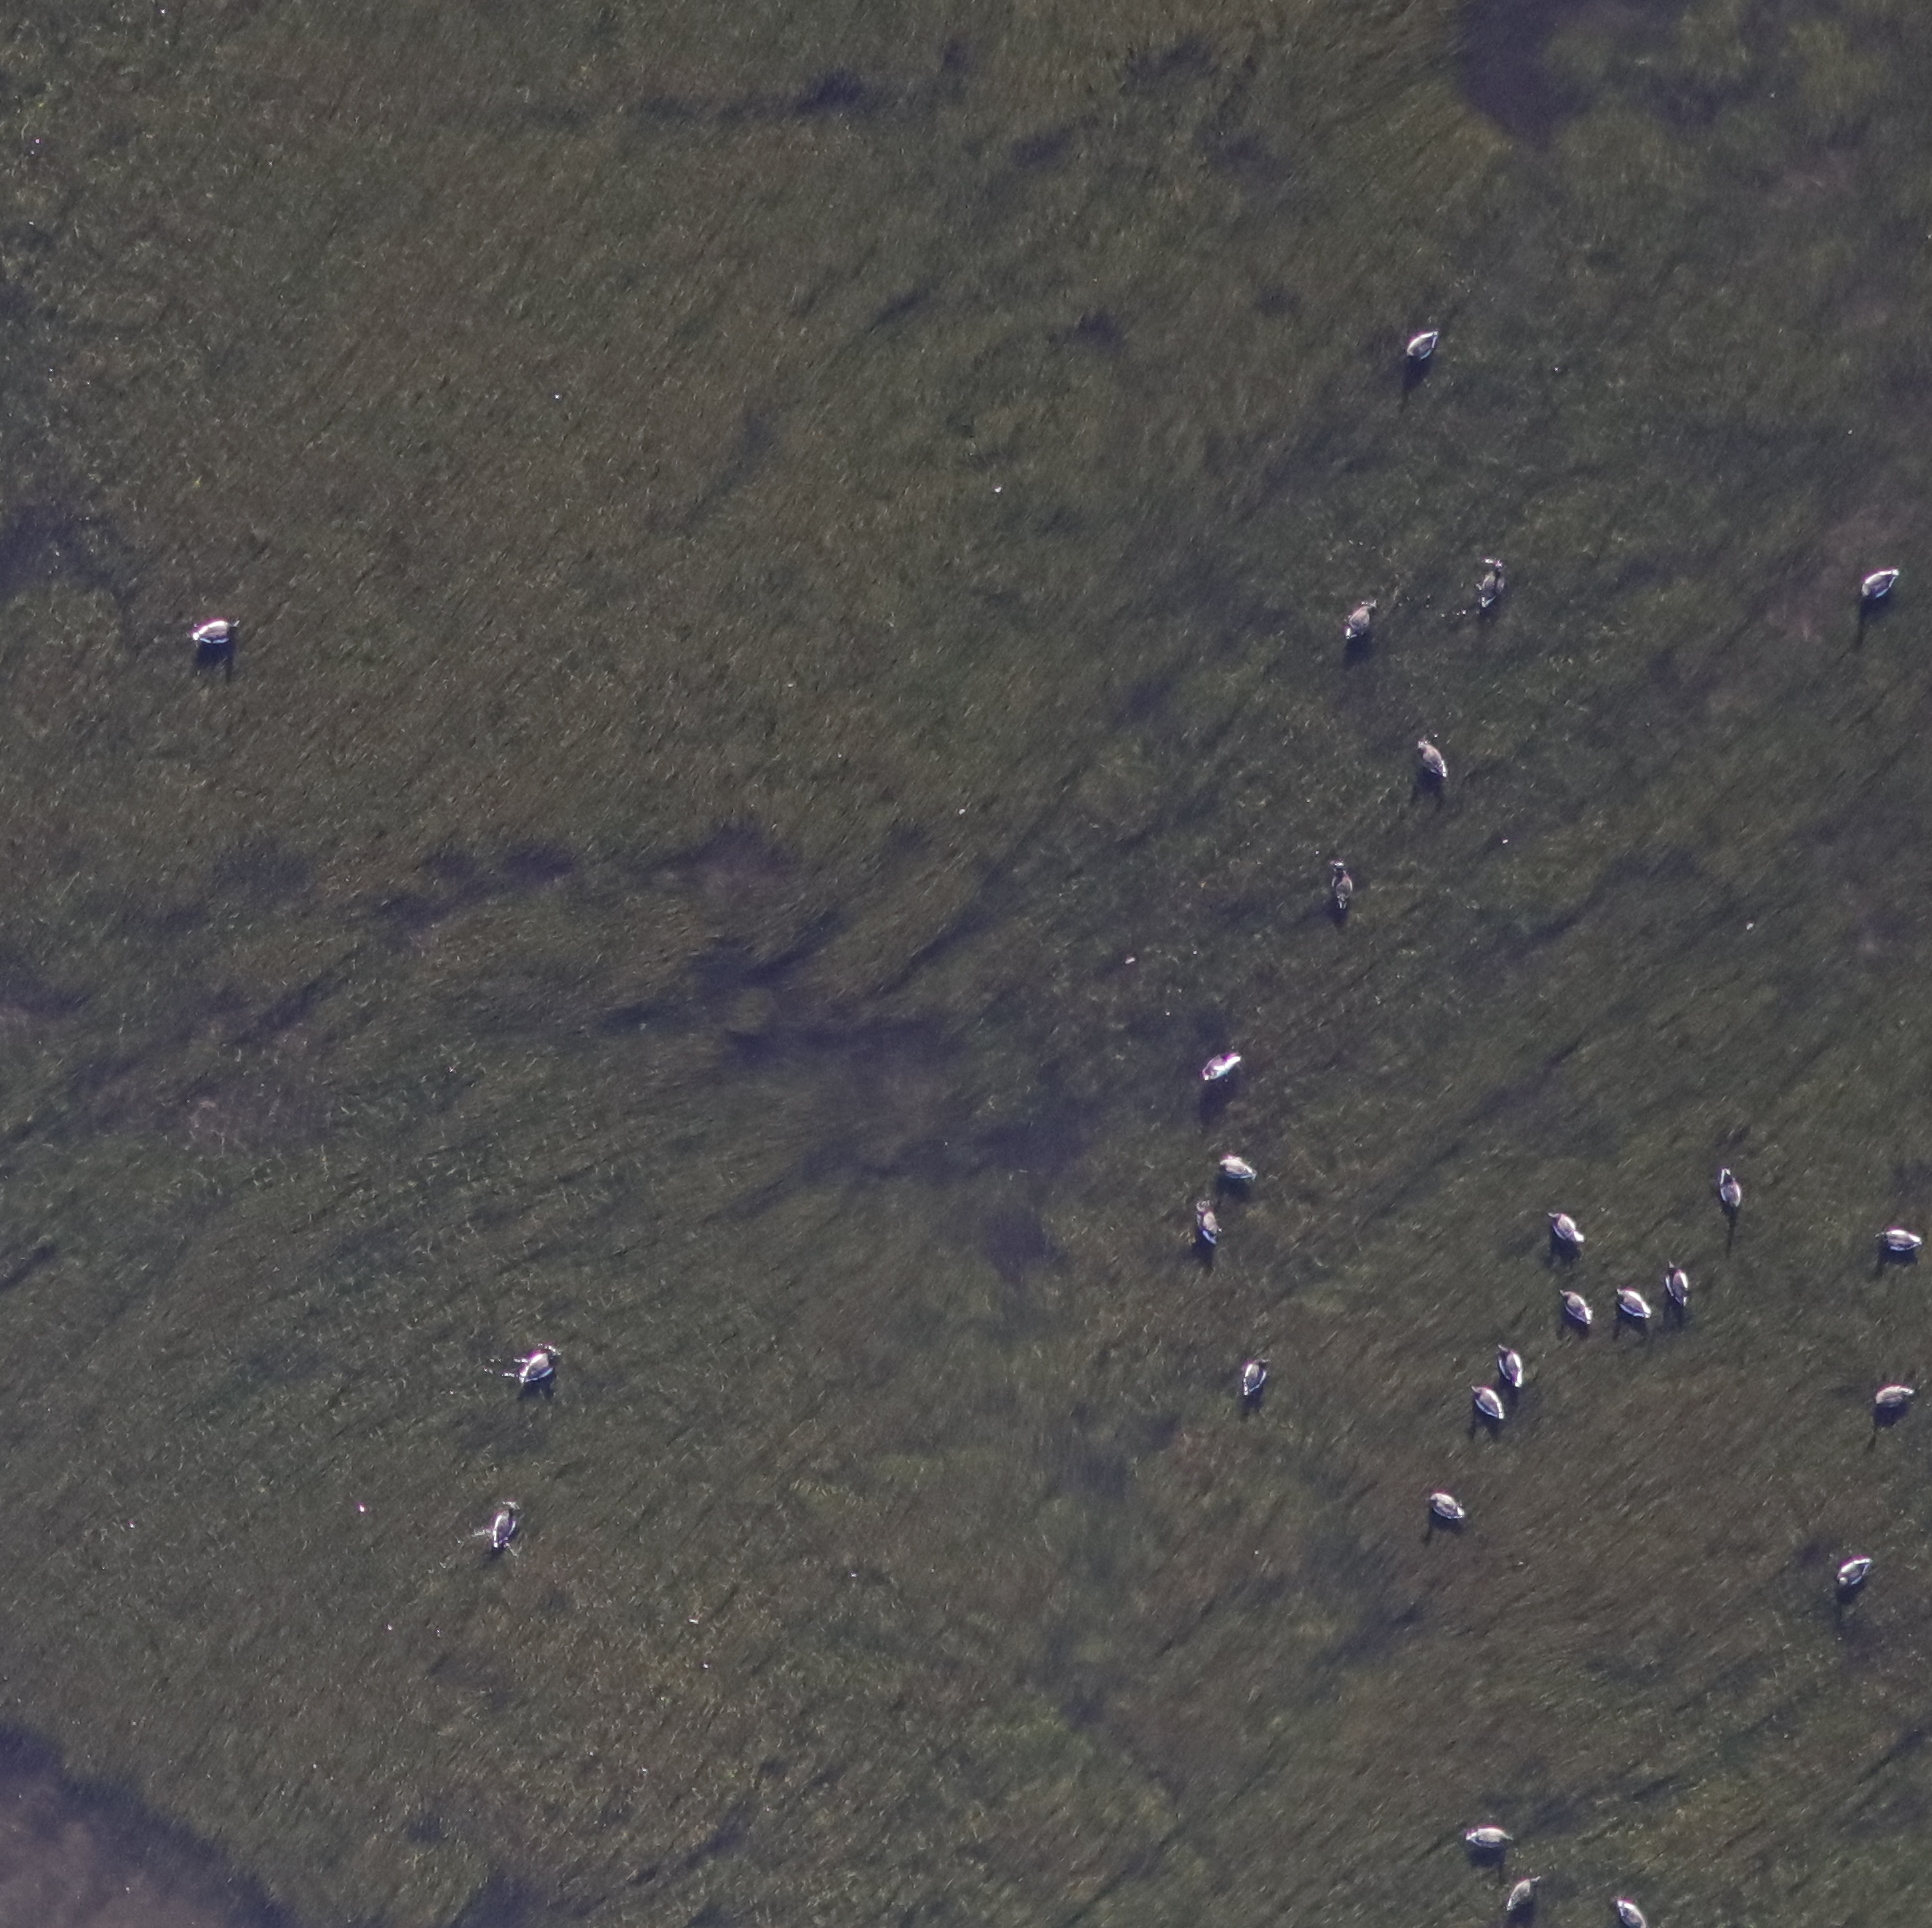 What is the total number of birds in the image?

27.